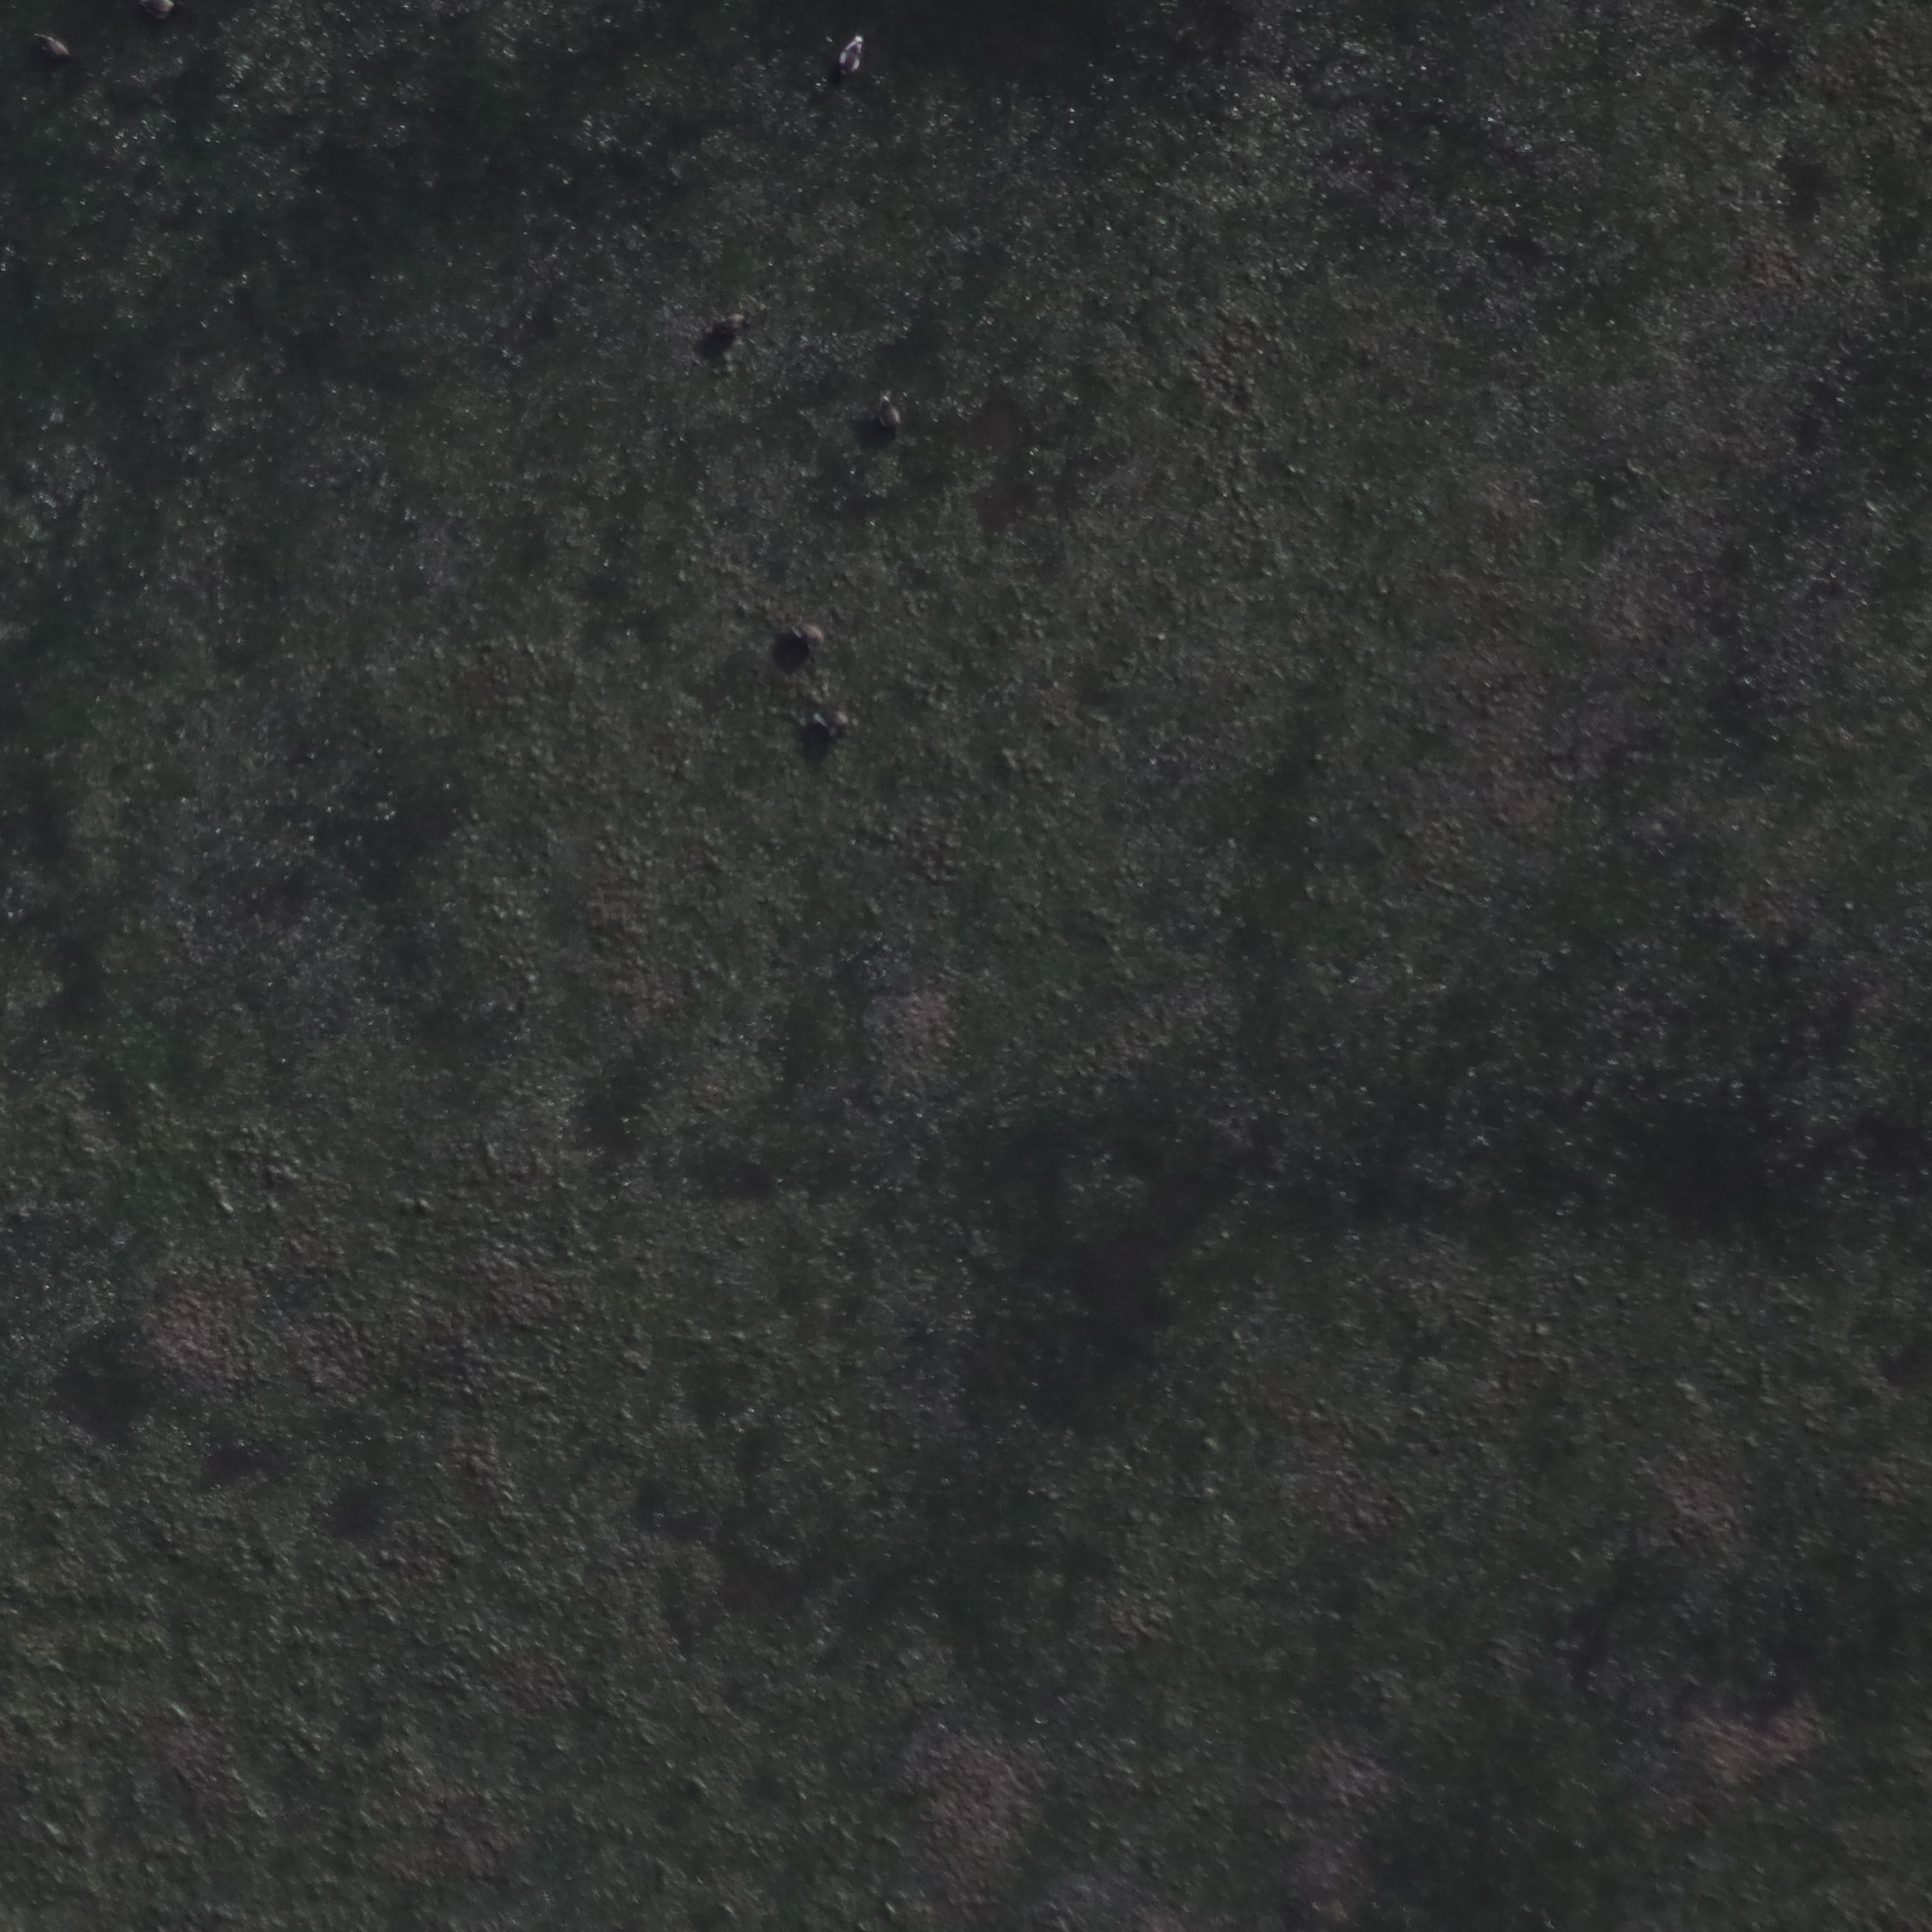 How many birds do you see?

6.